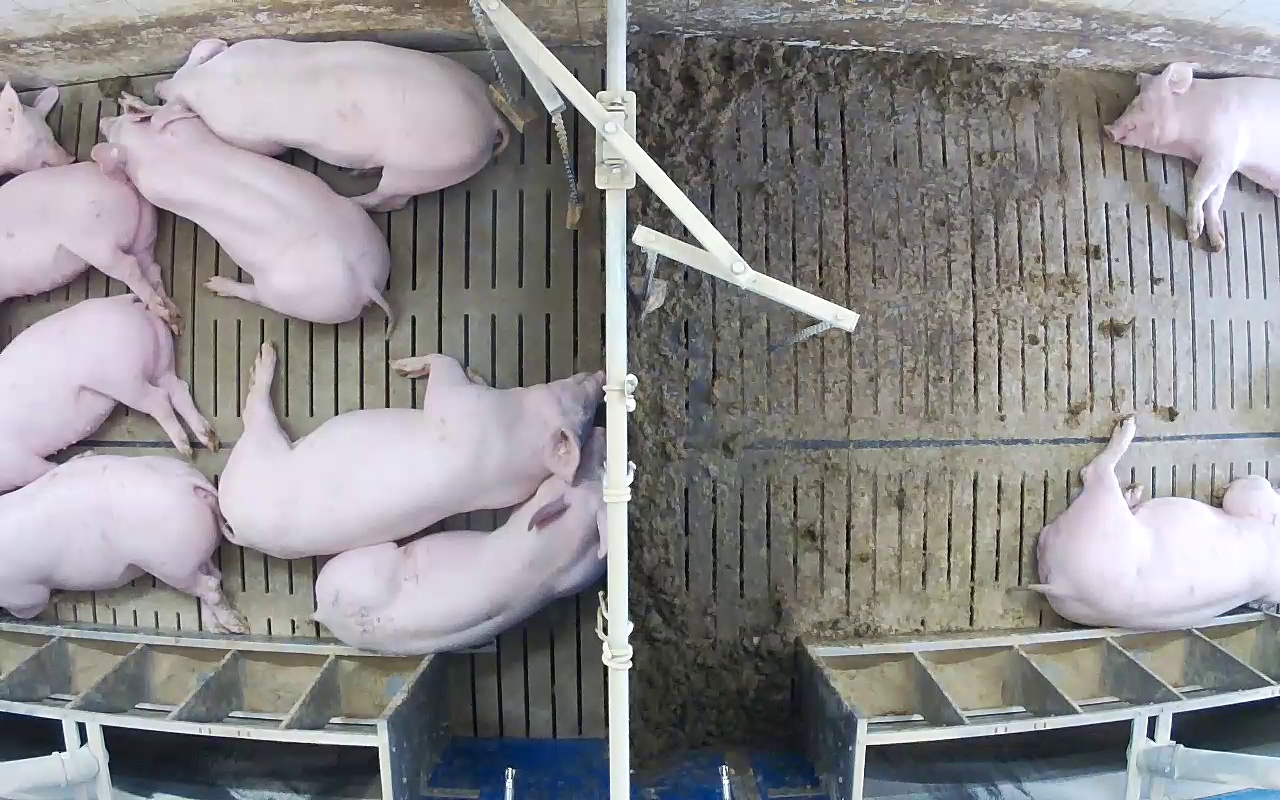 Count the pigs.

10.